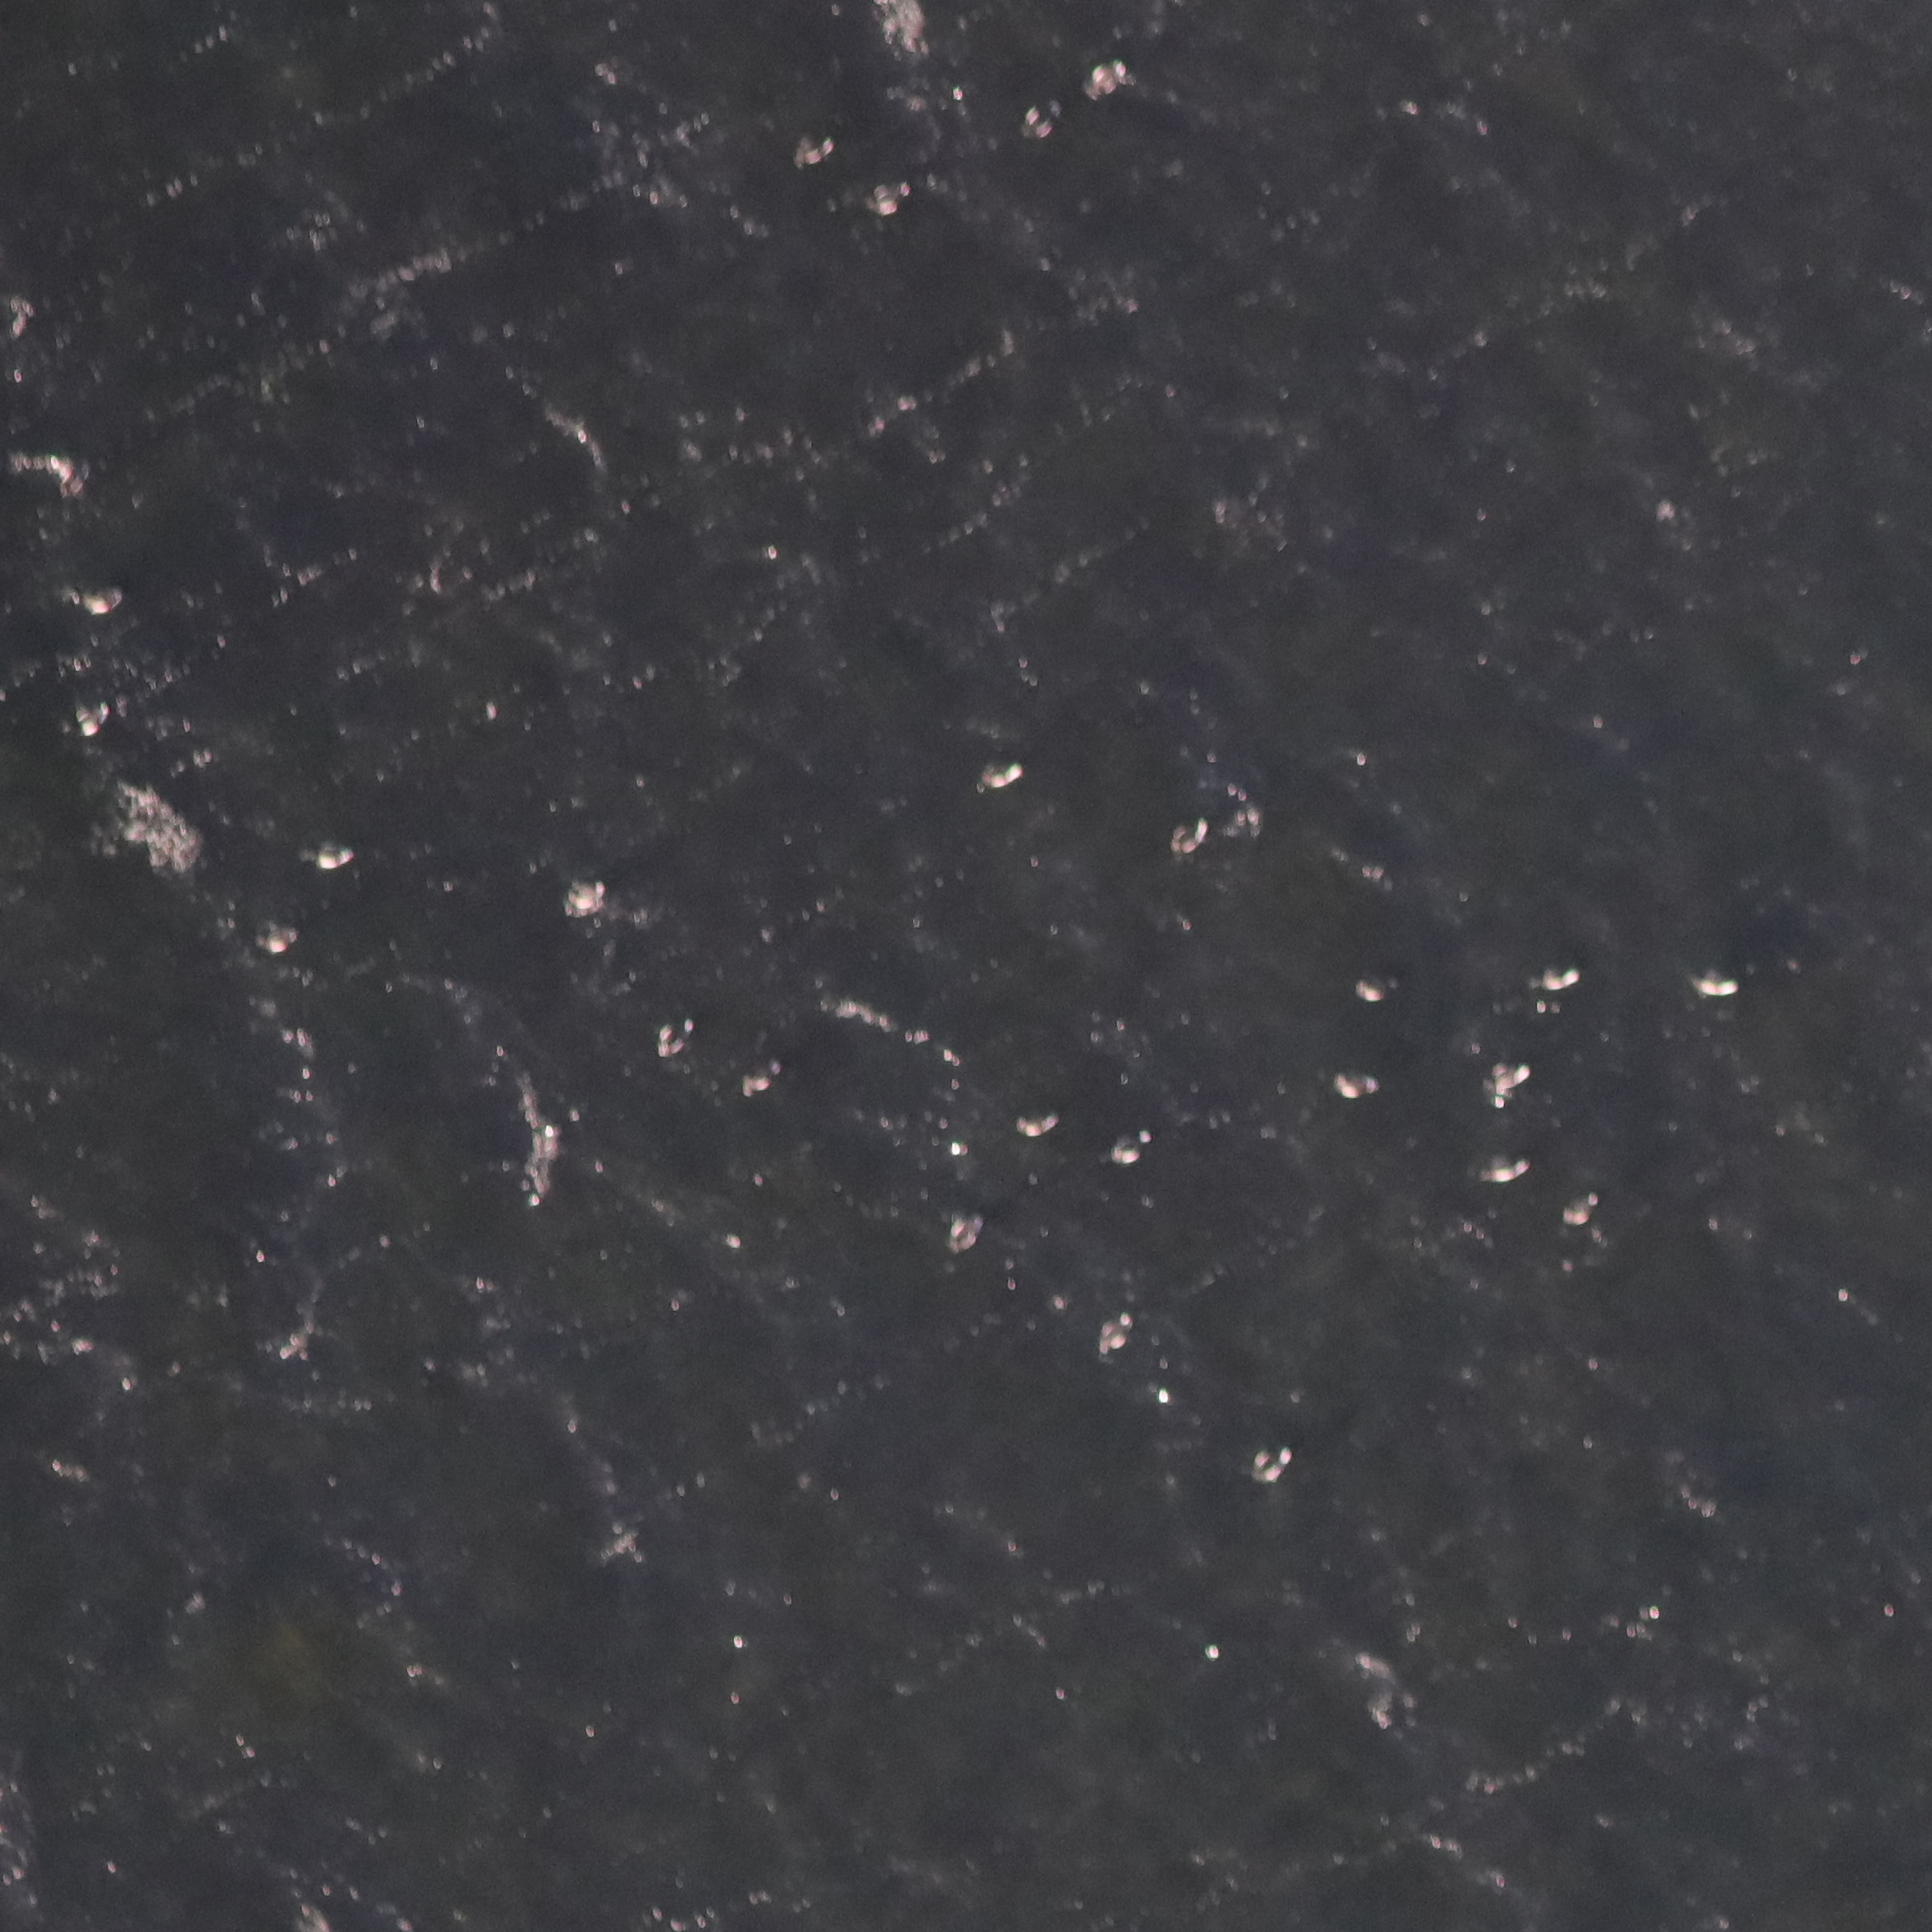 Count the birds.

24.